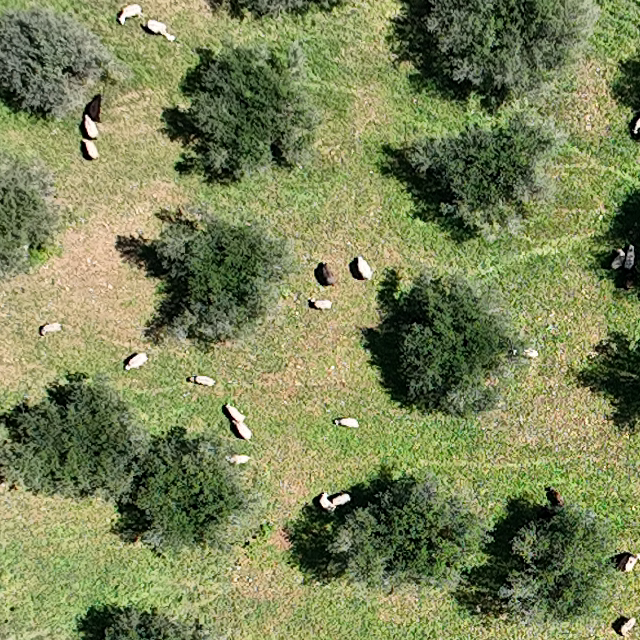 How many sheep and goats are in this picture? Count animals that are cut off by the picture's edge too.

24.